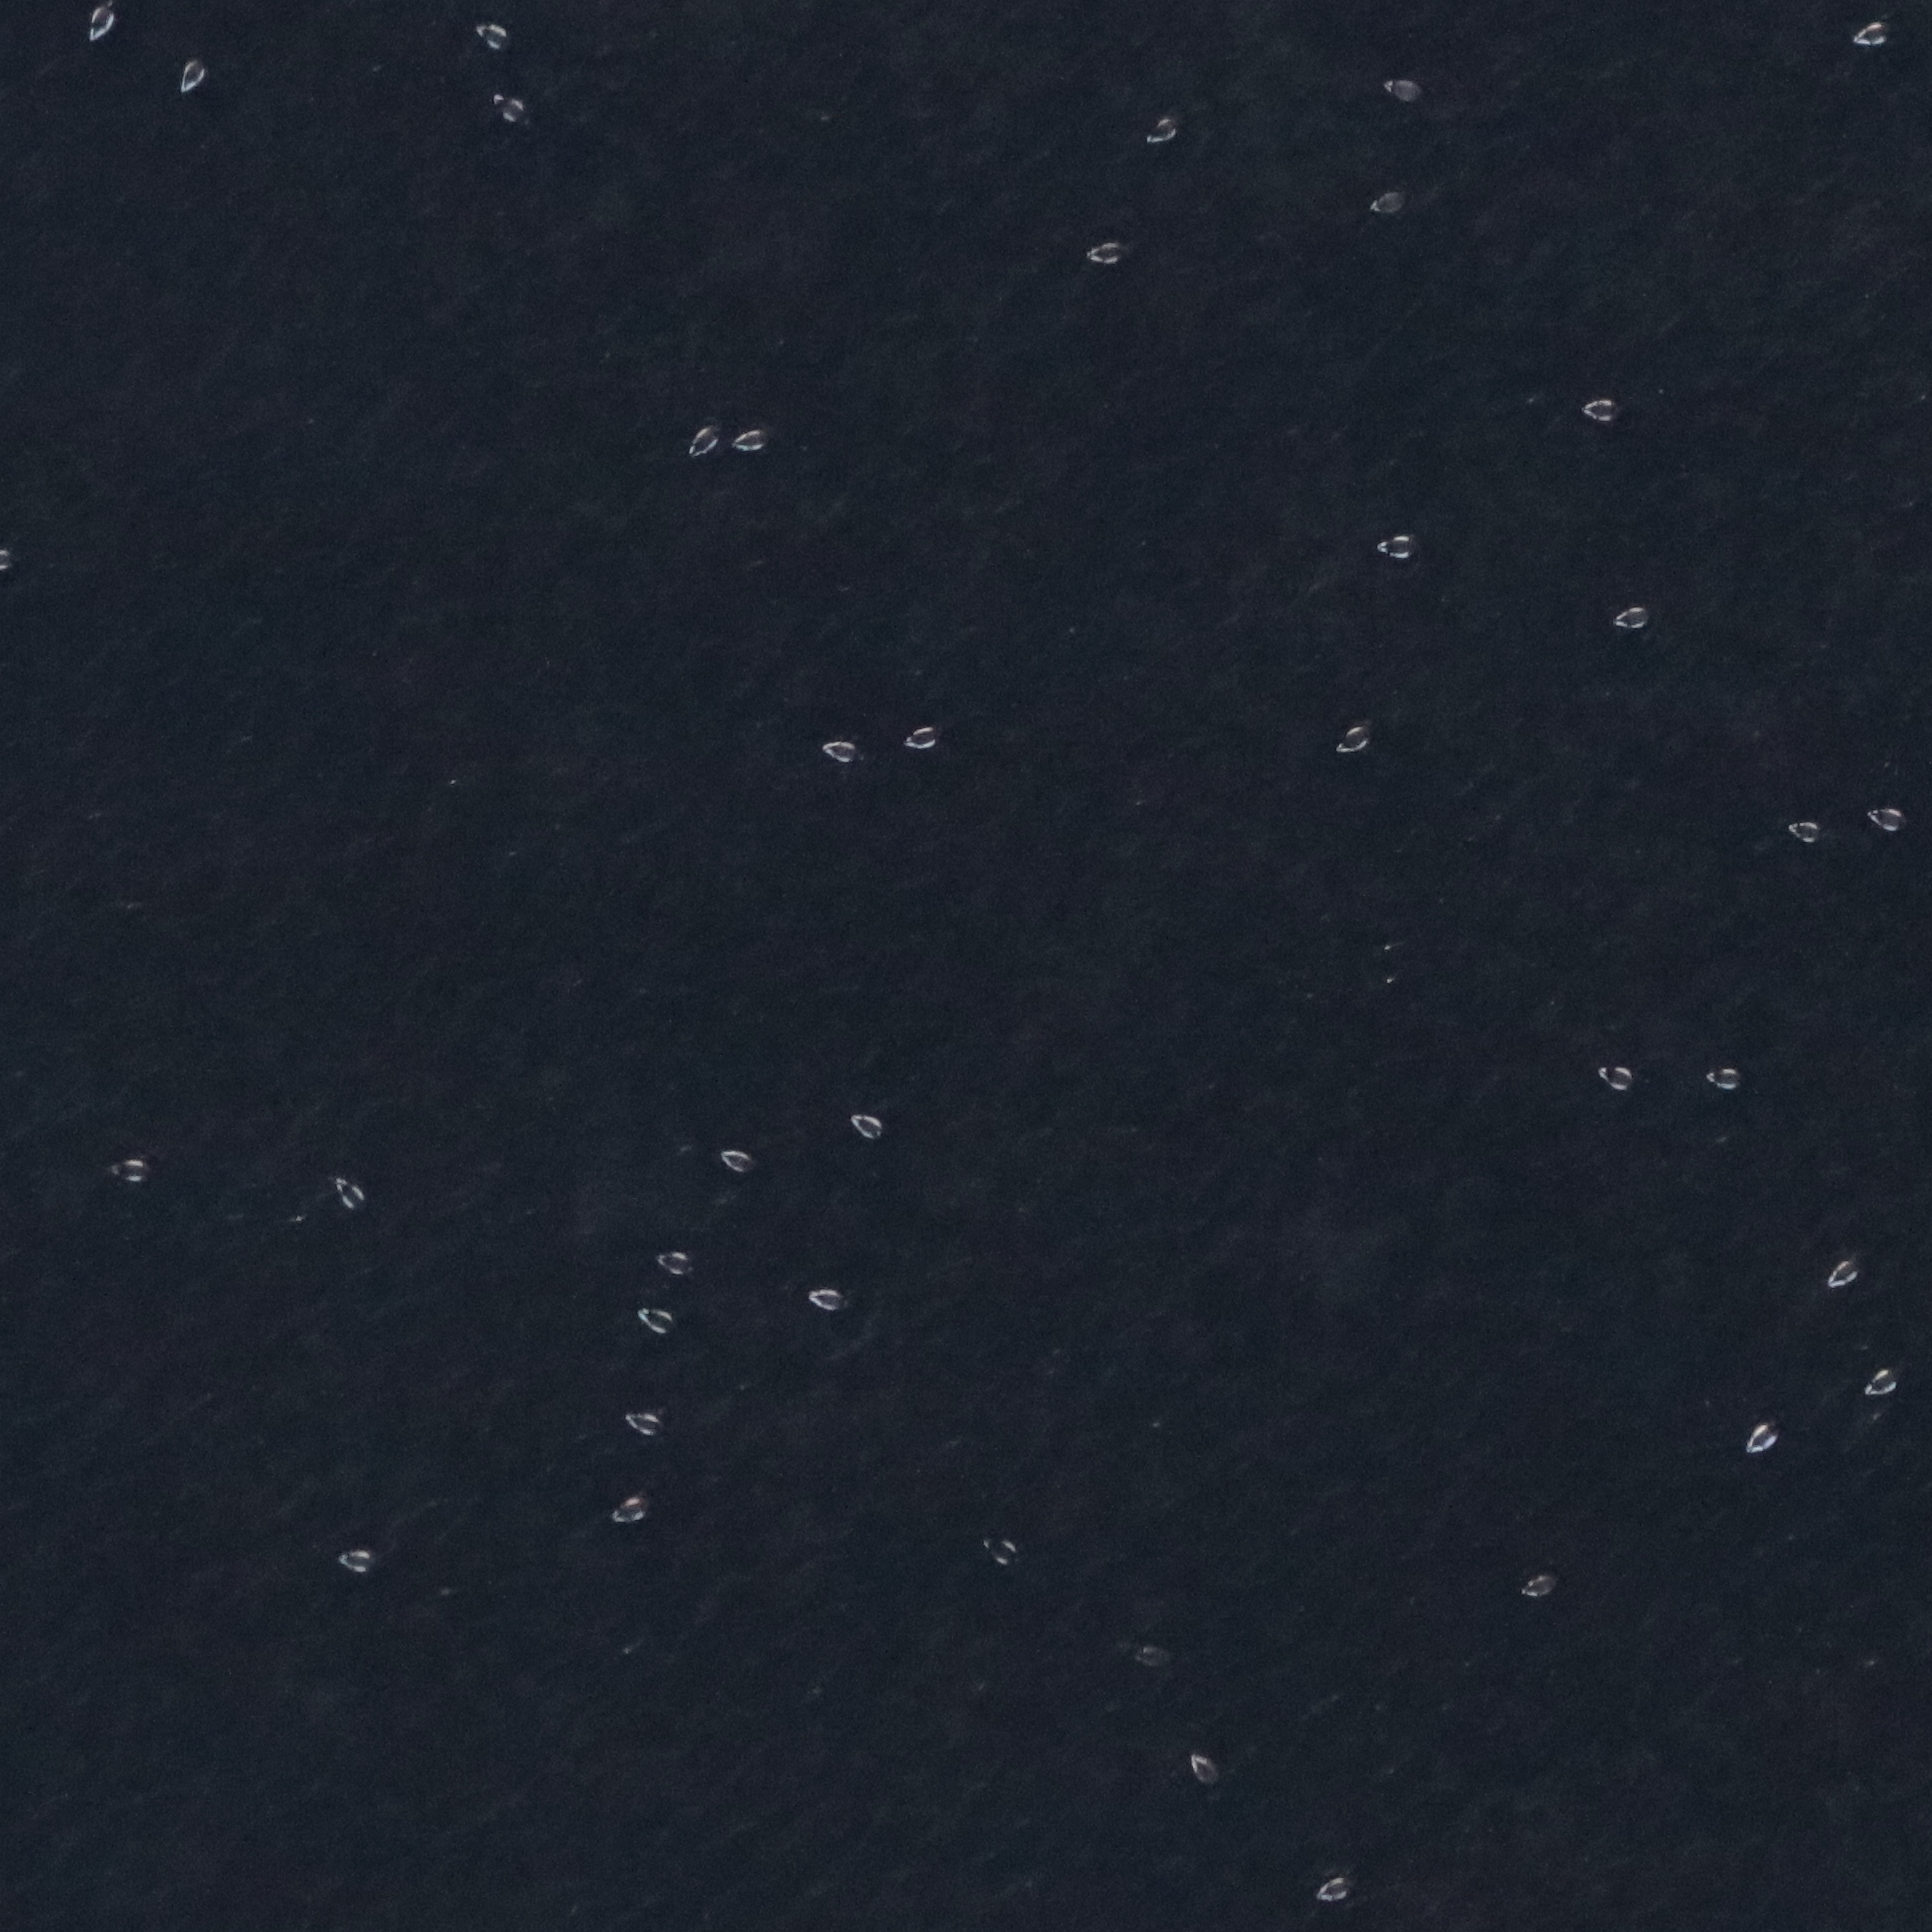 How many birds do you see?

40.